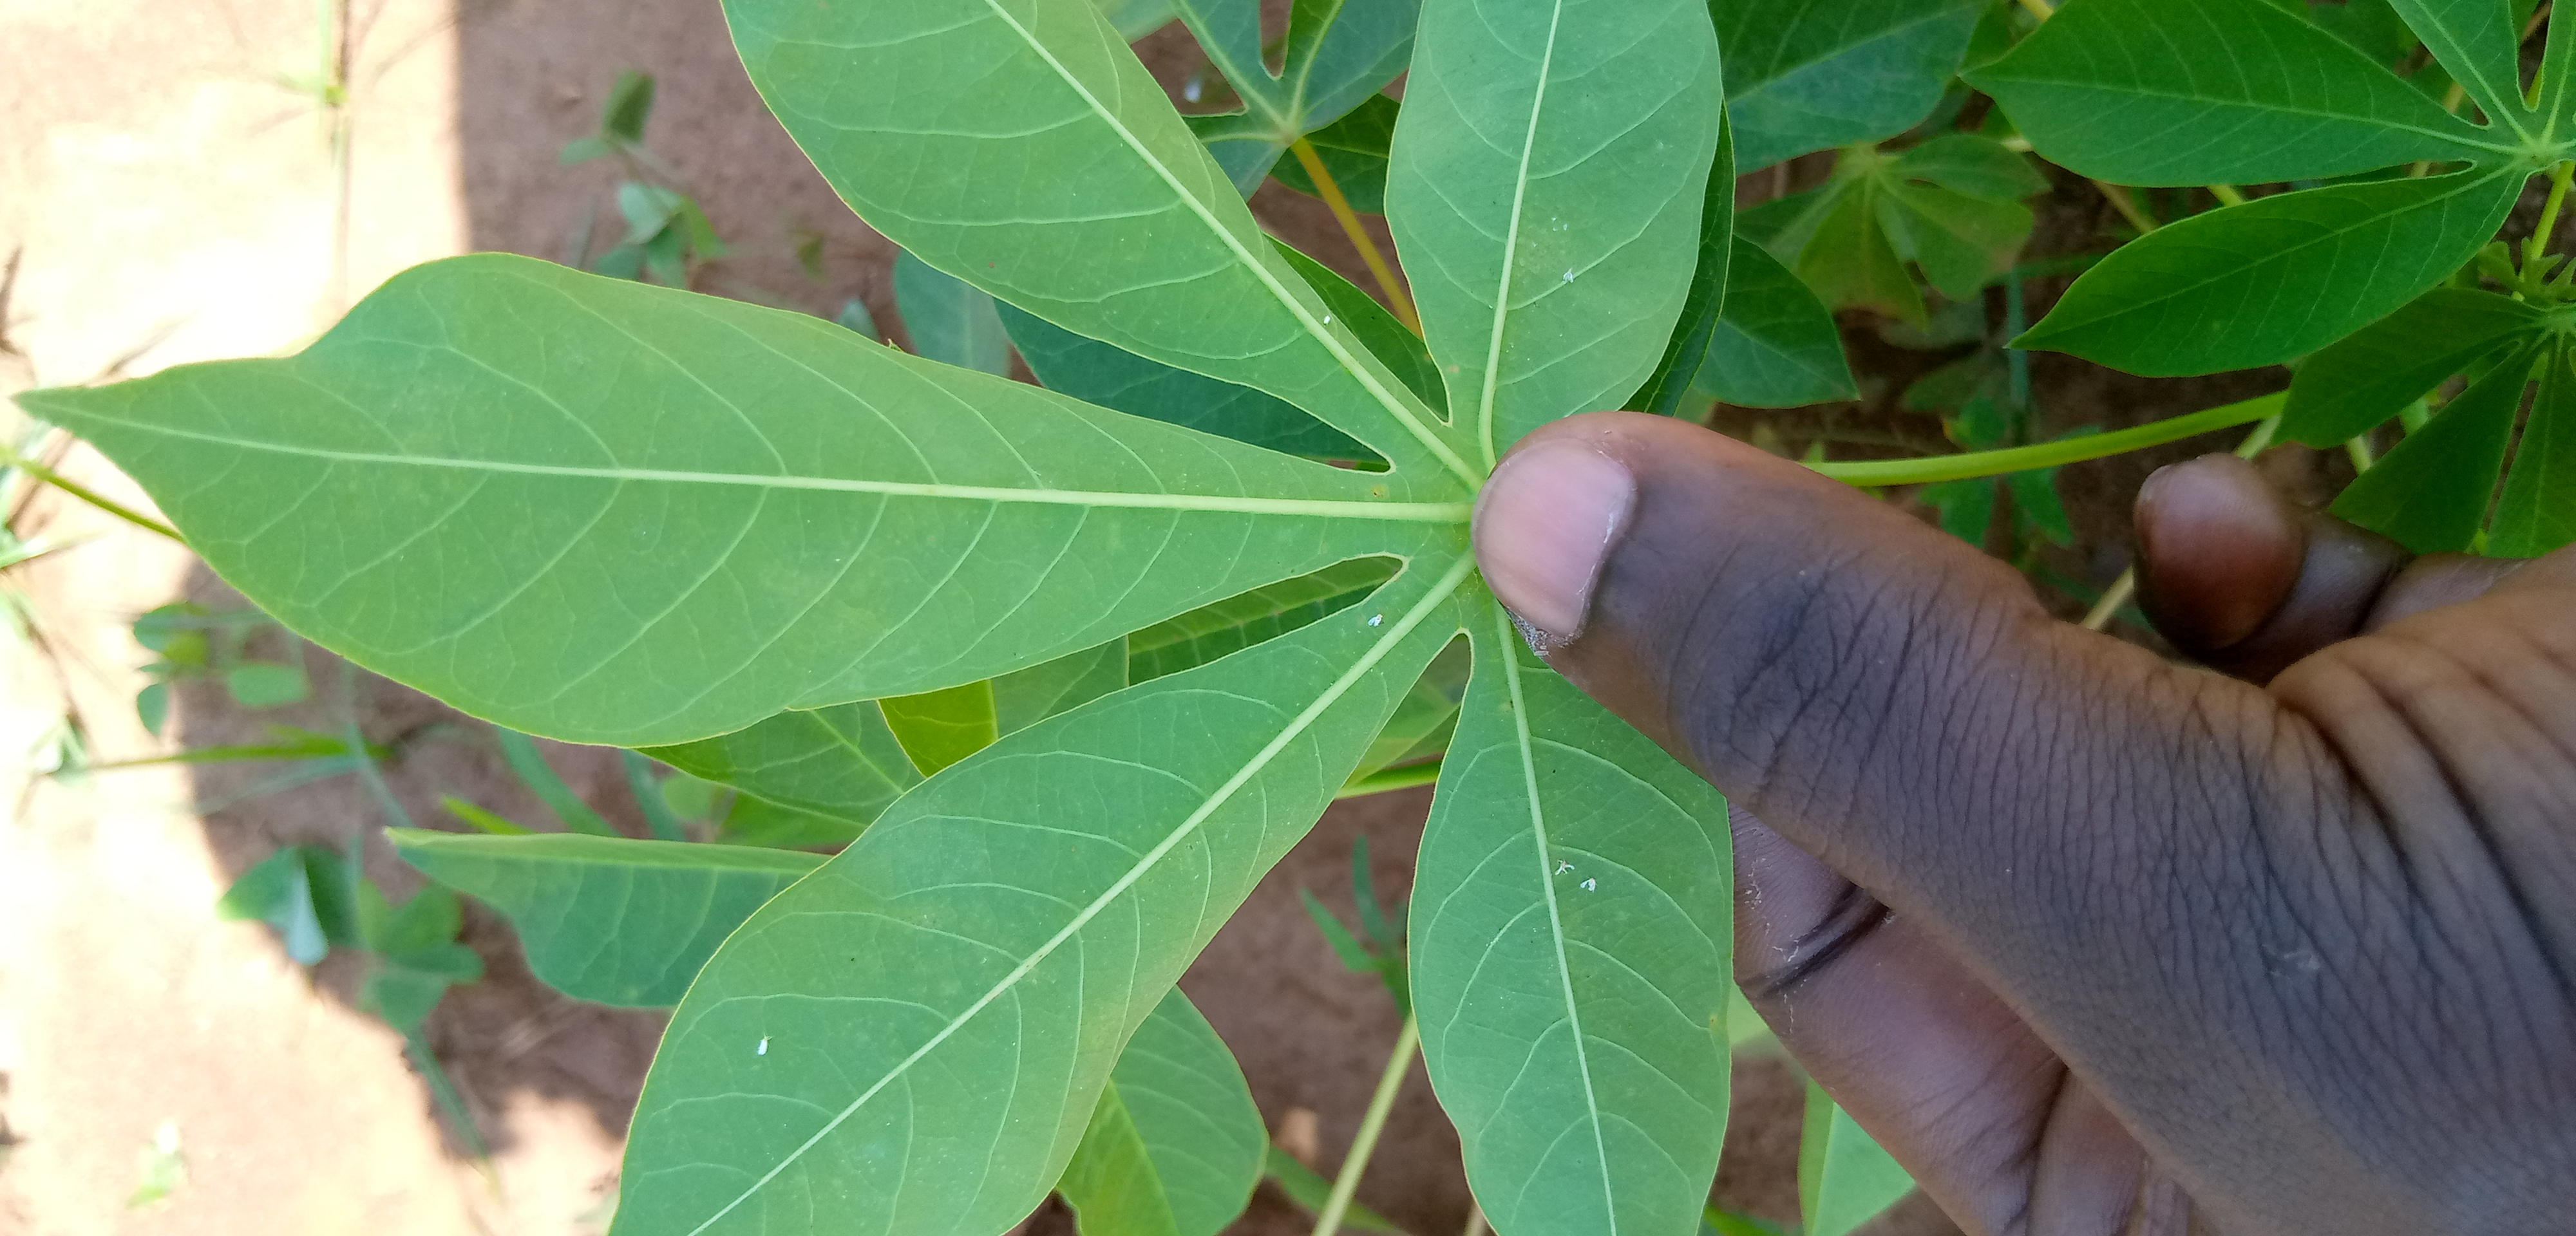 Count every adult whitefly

6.